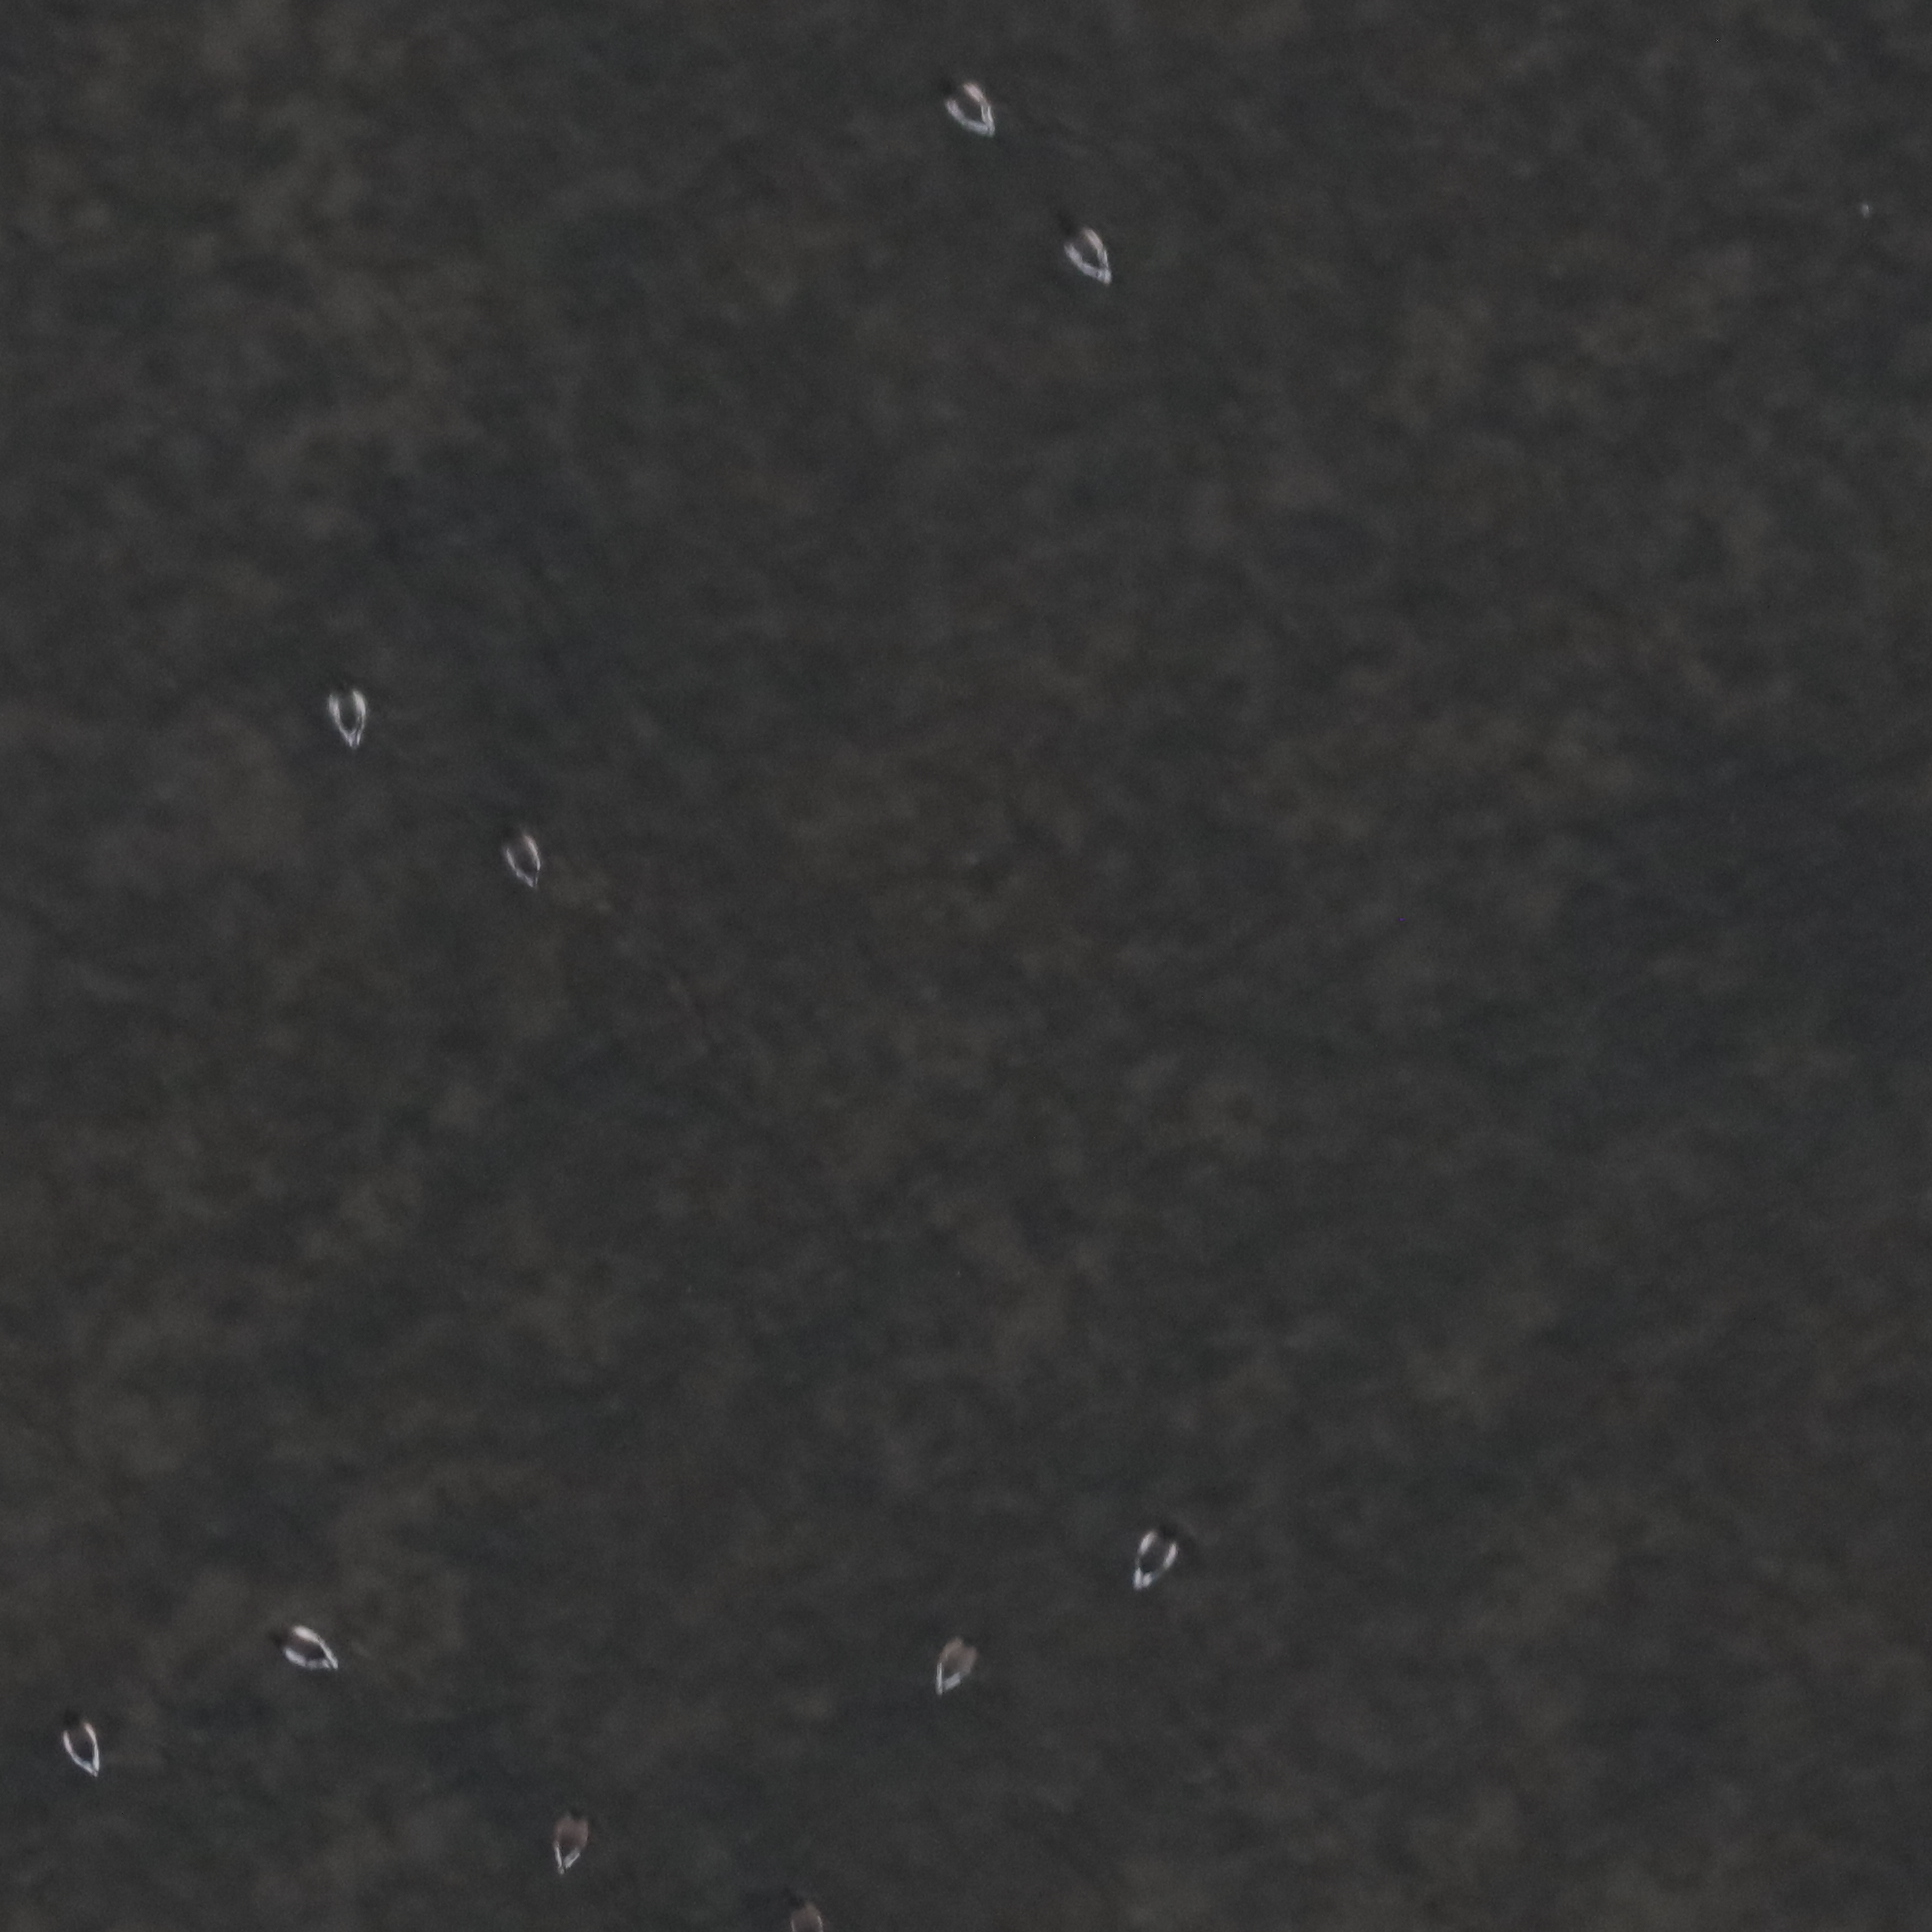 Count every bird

10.